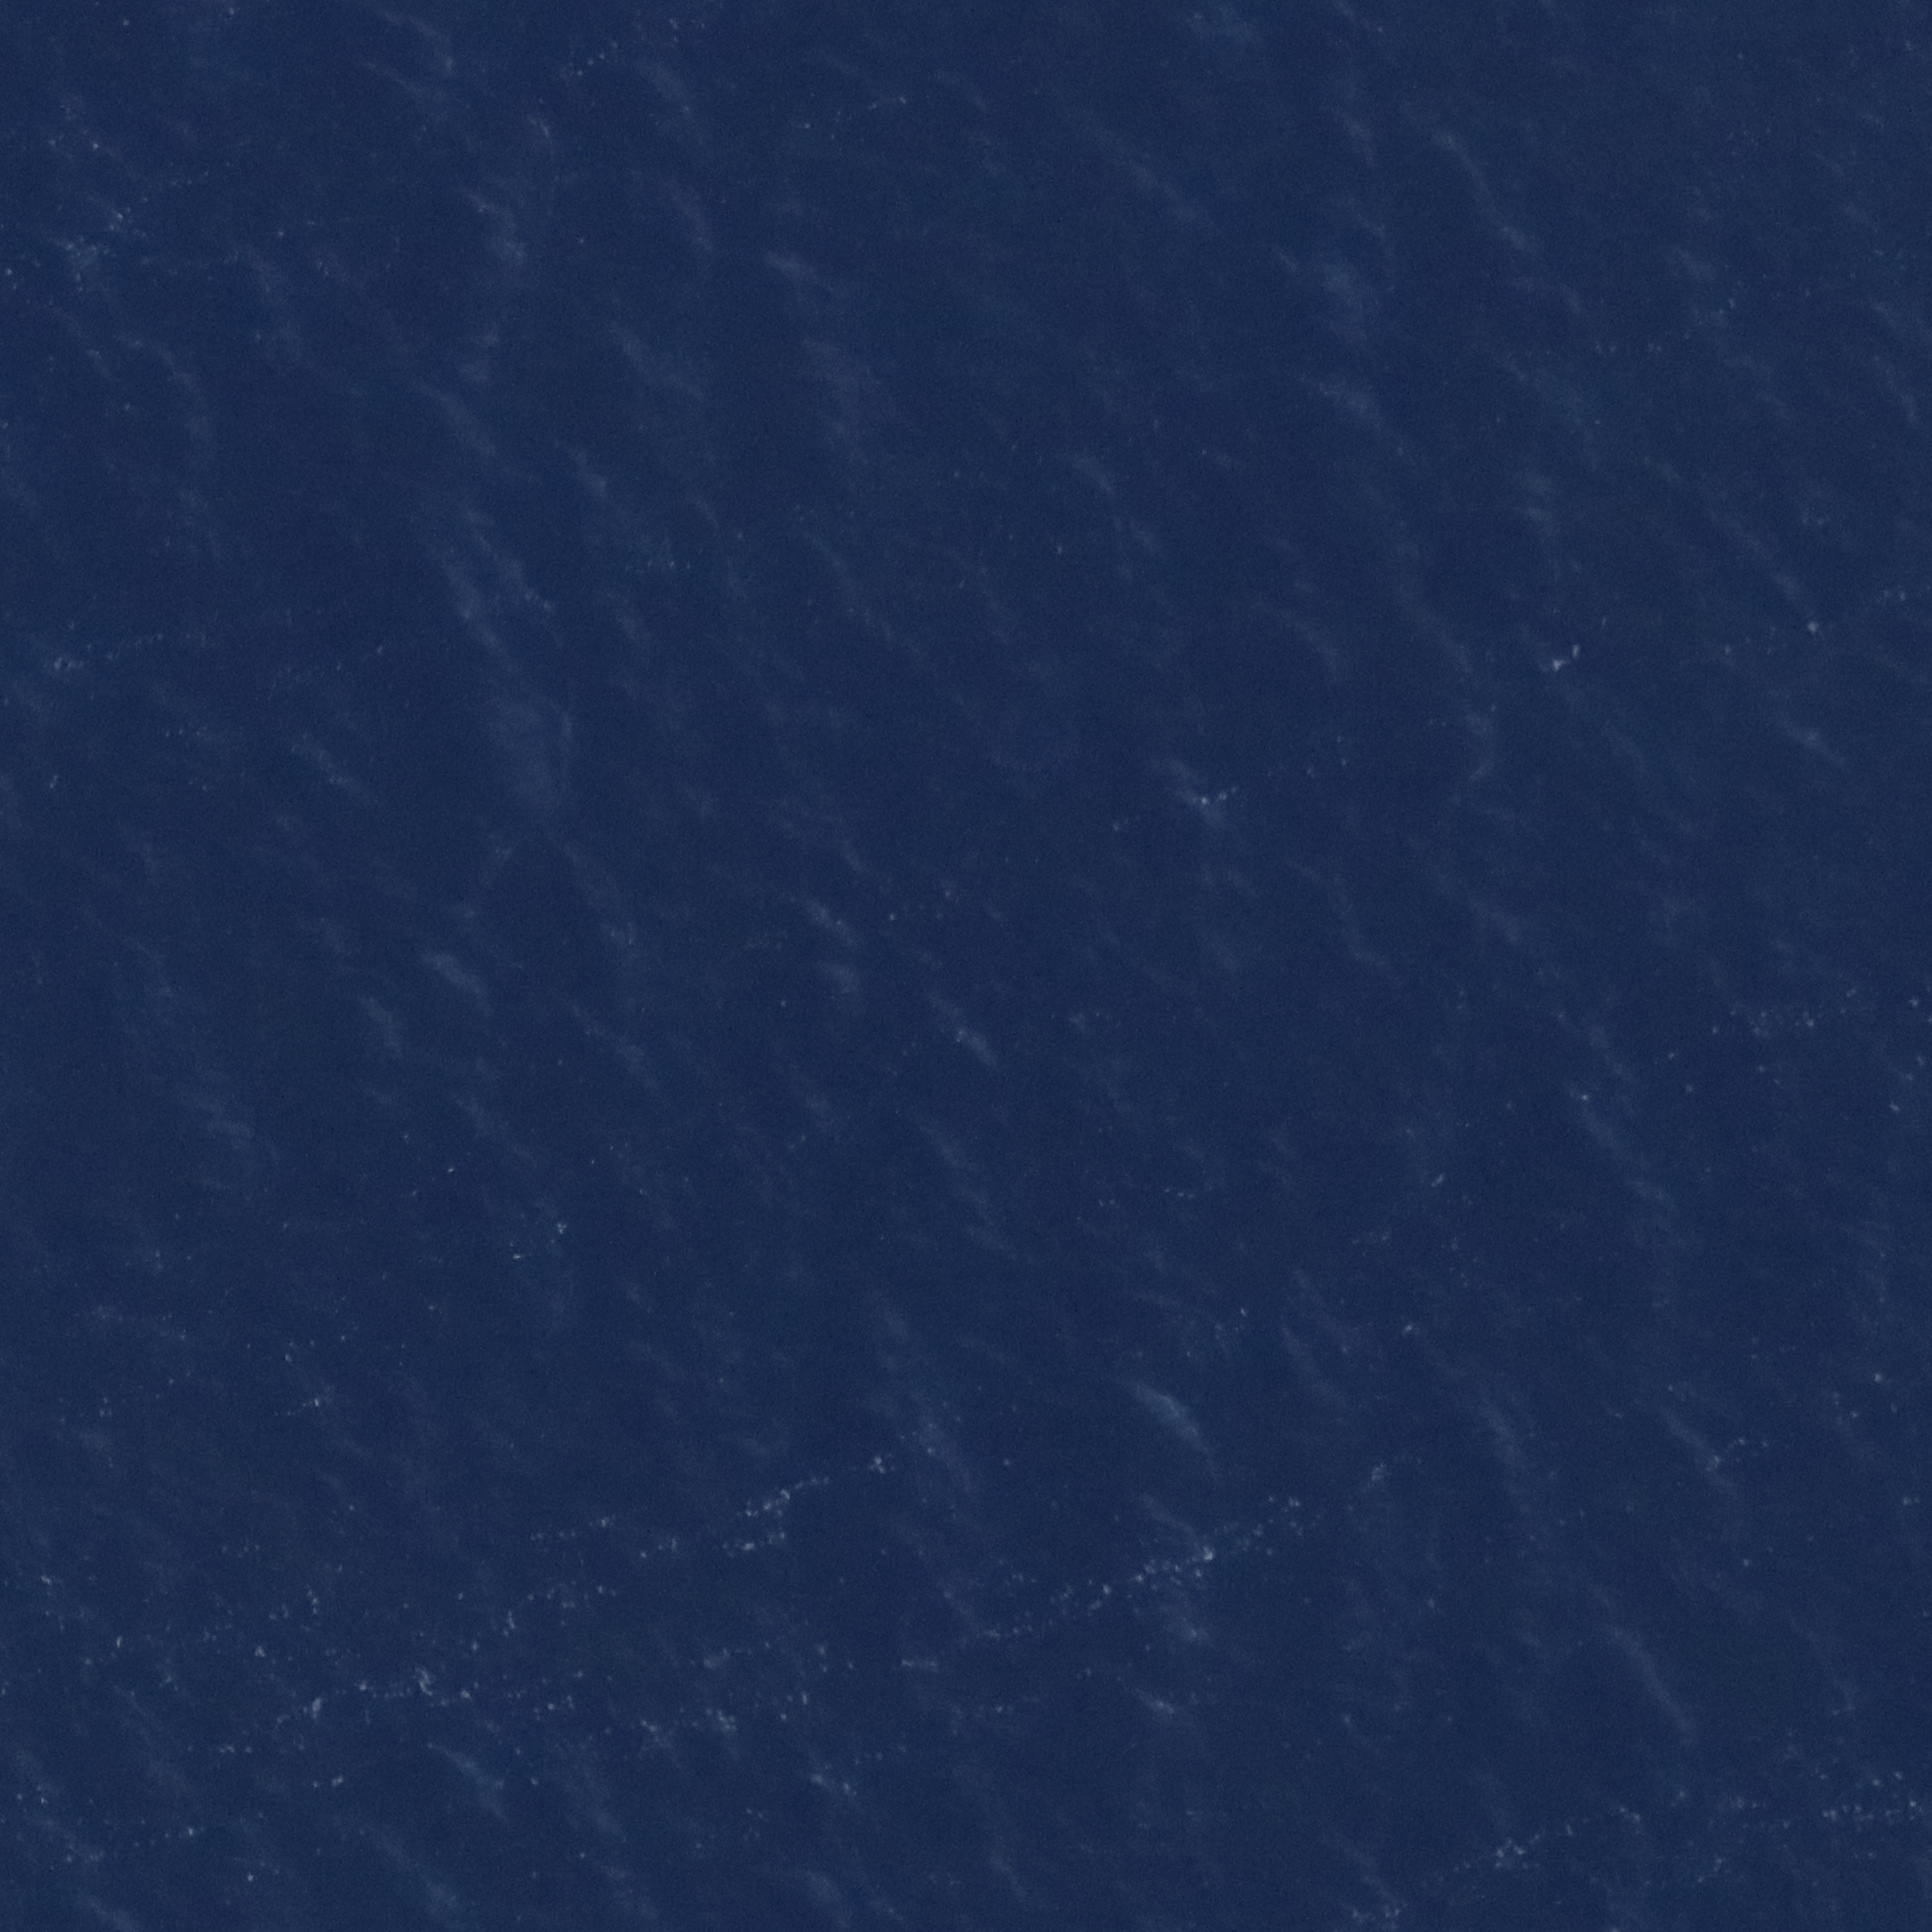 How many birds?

0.